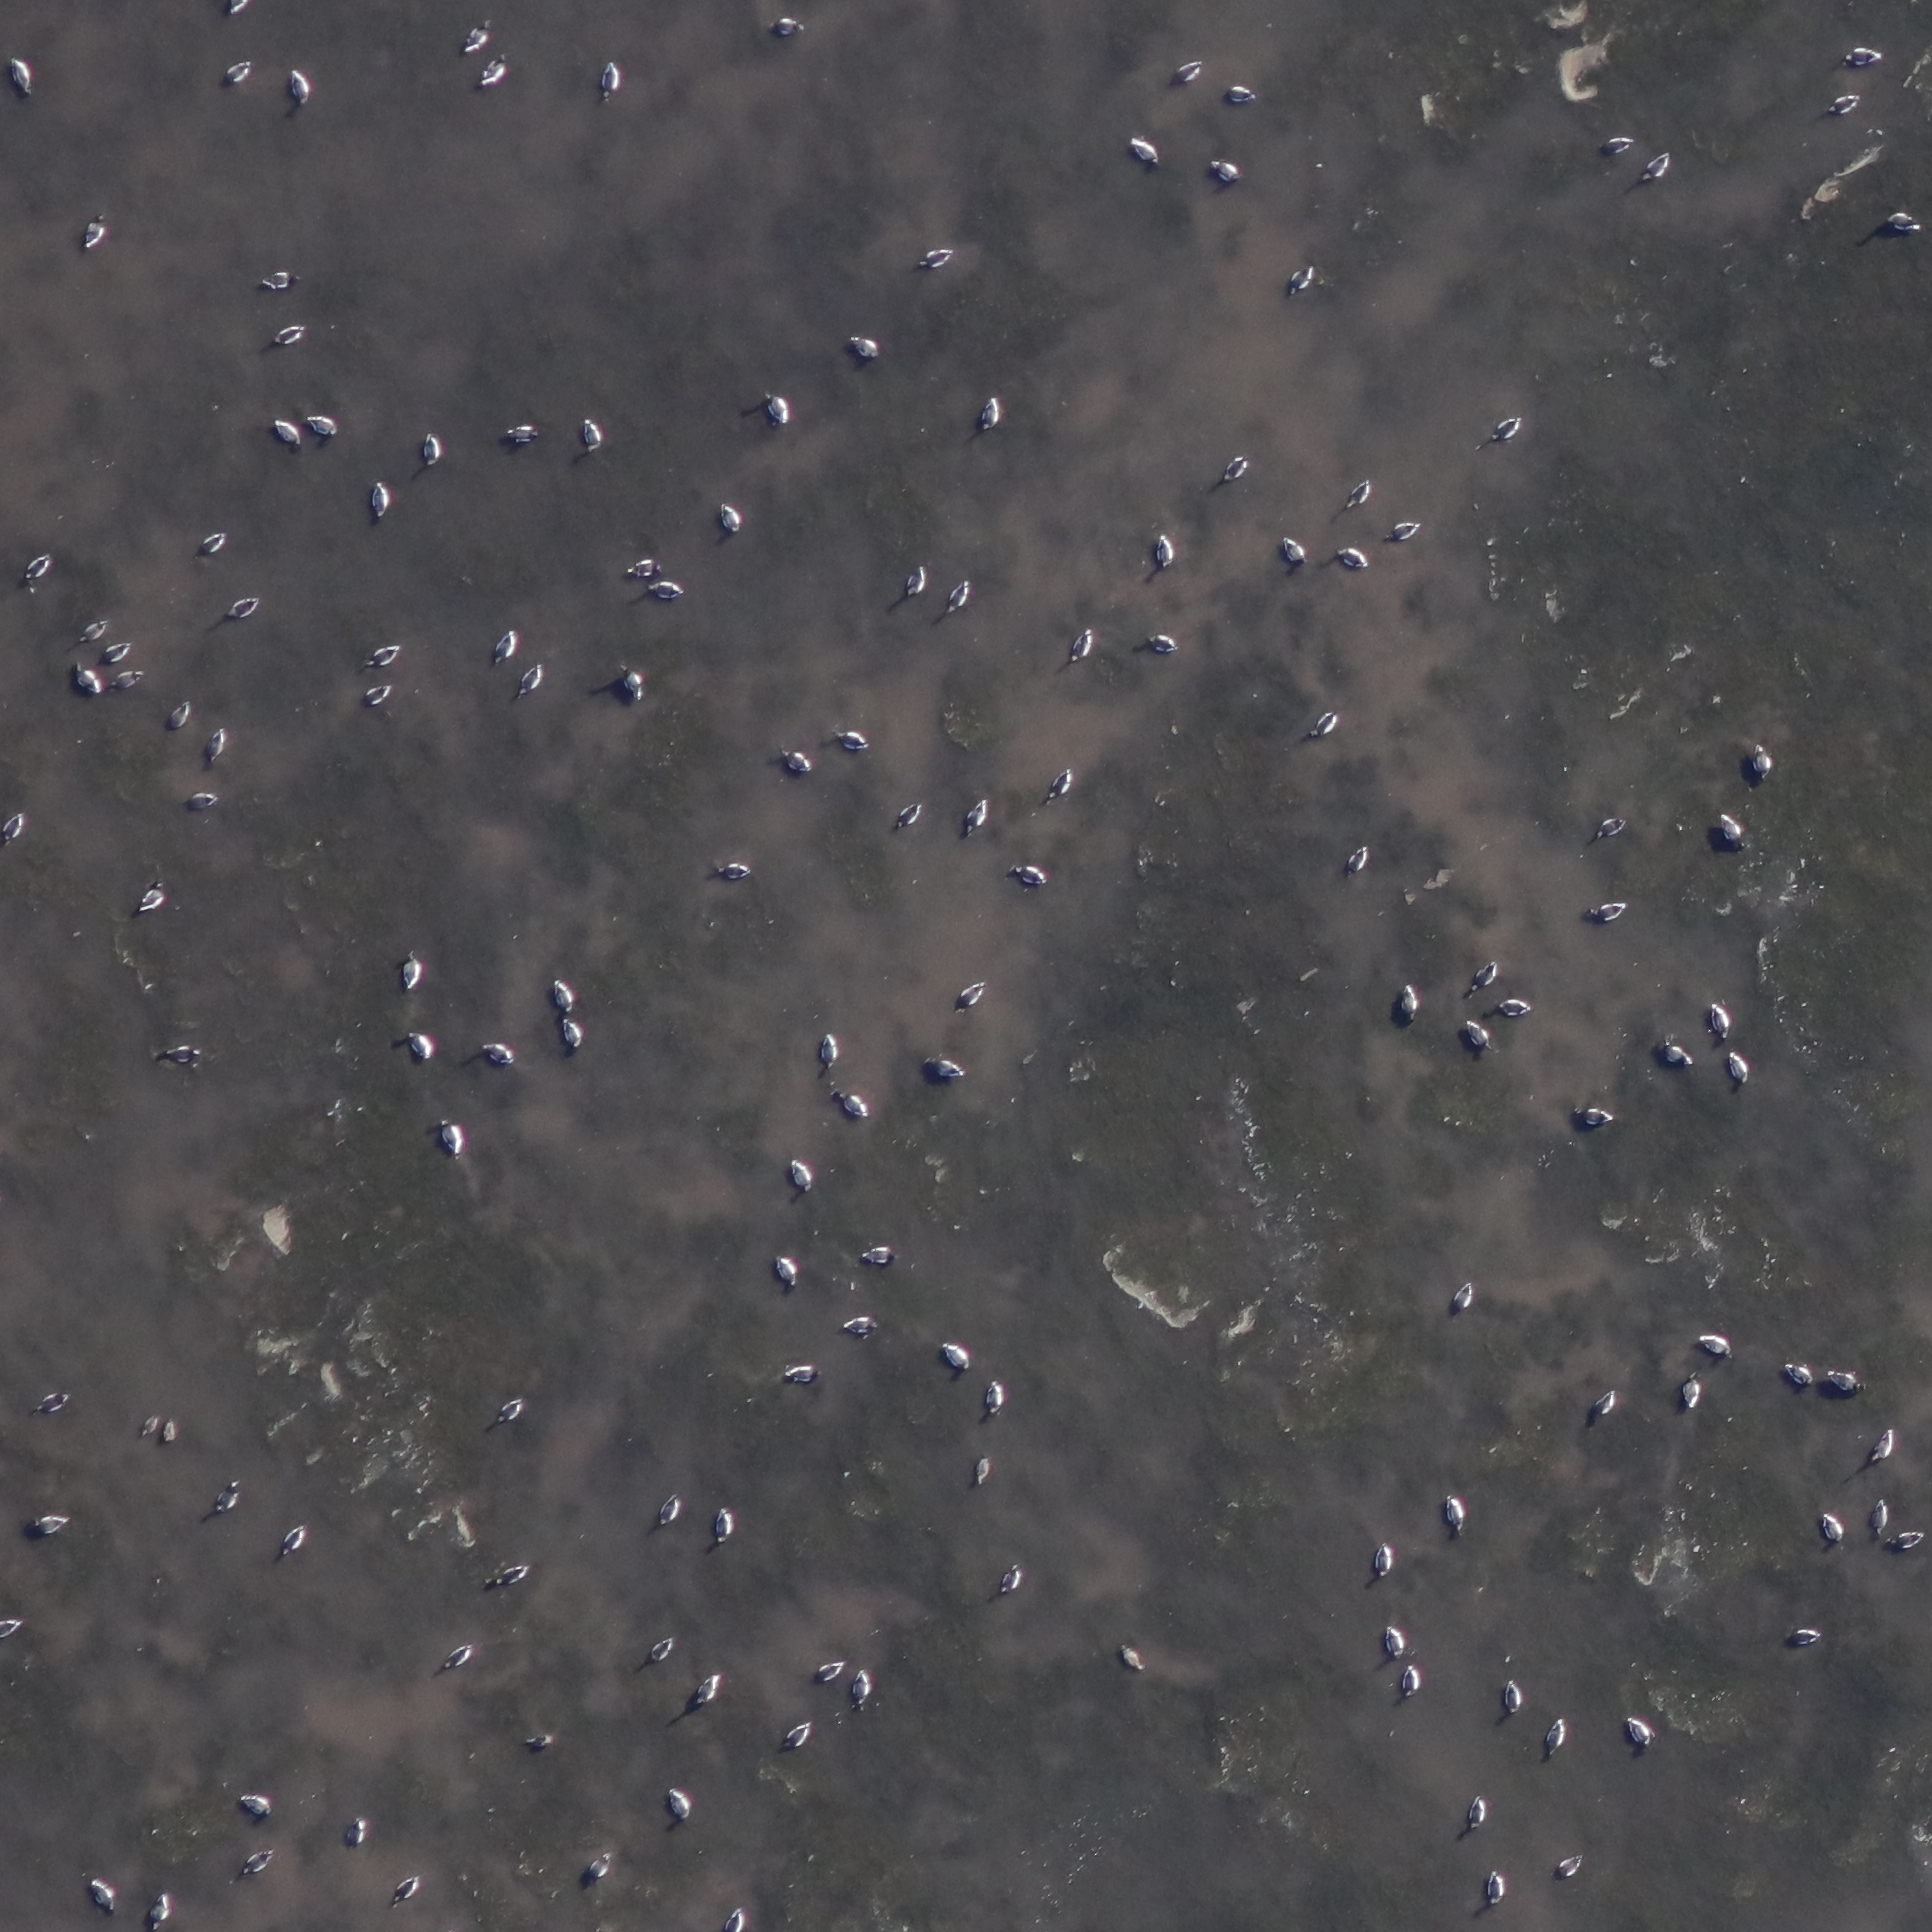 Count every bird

151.